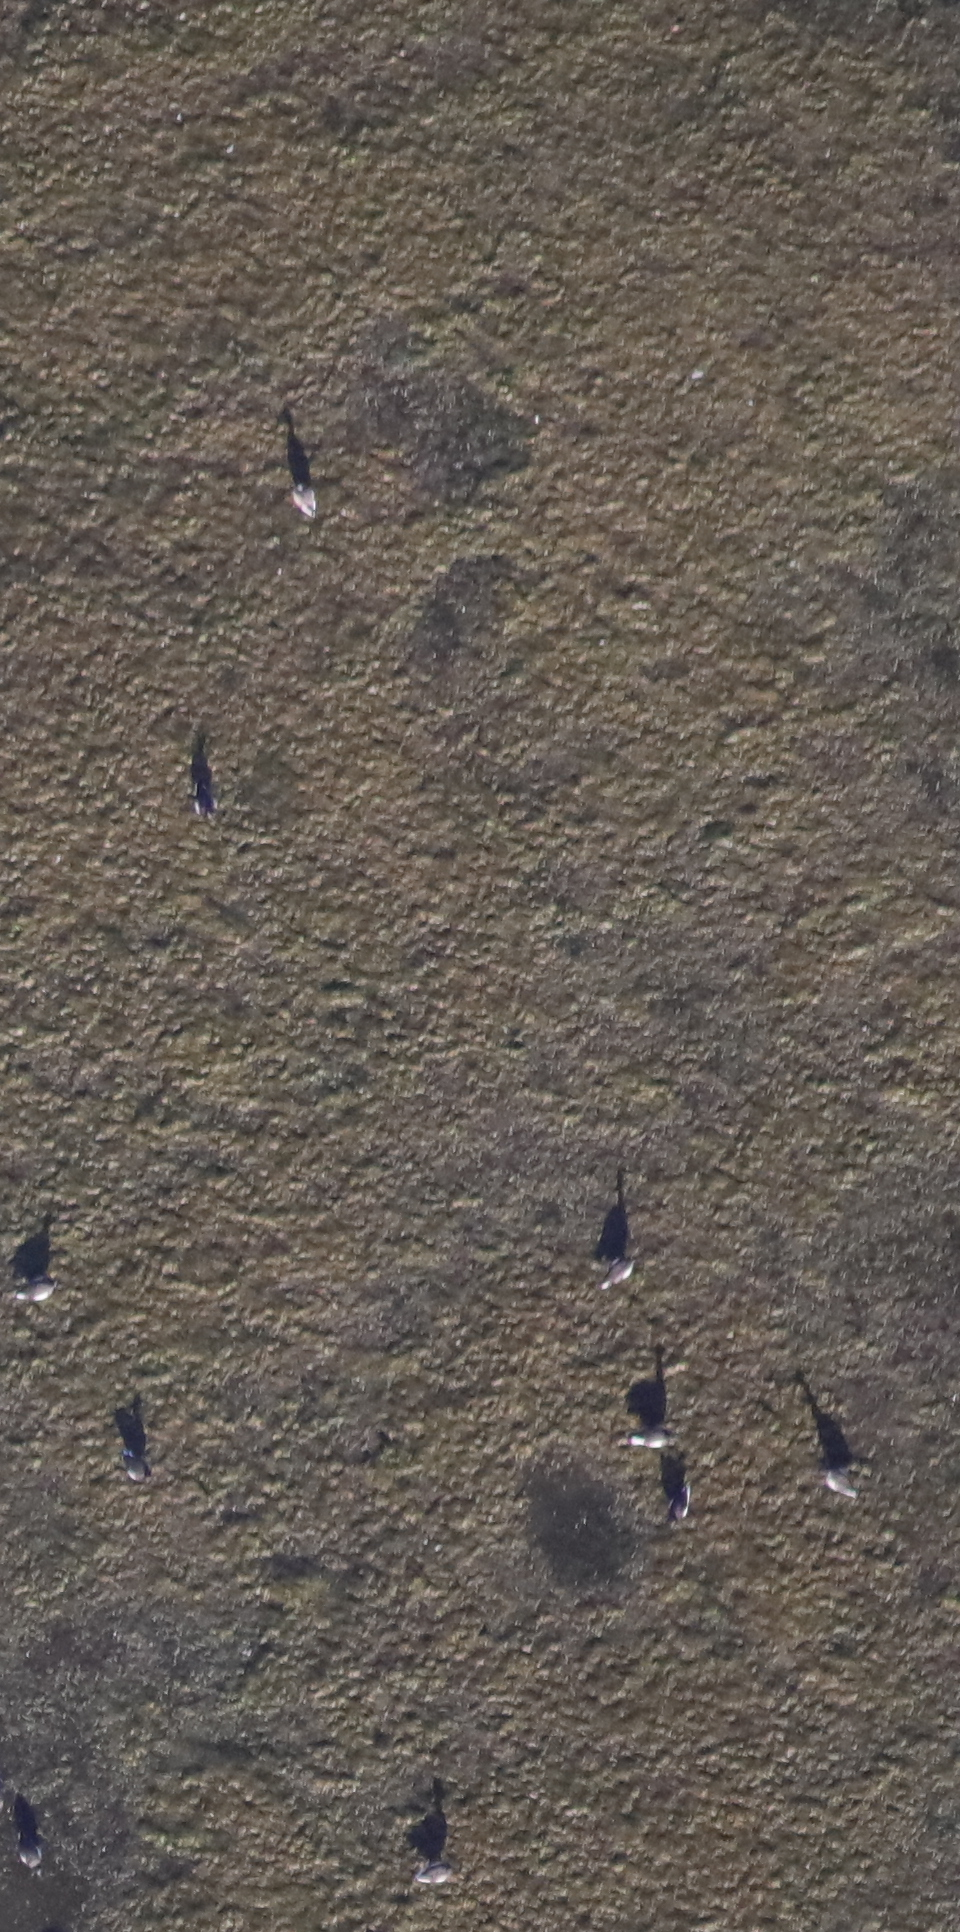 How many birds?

10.